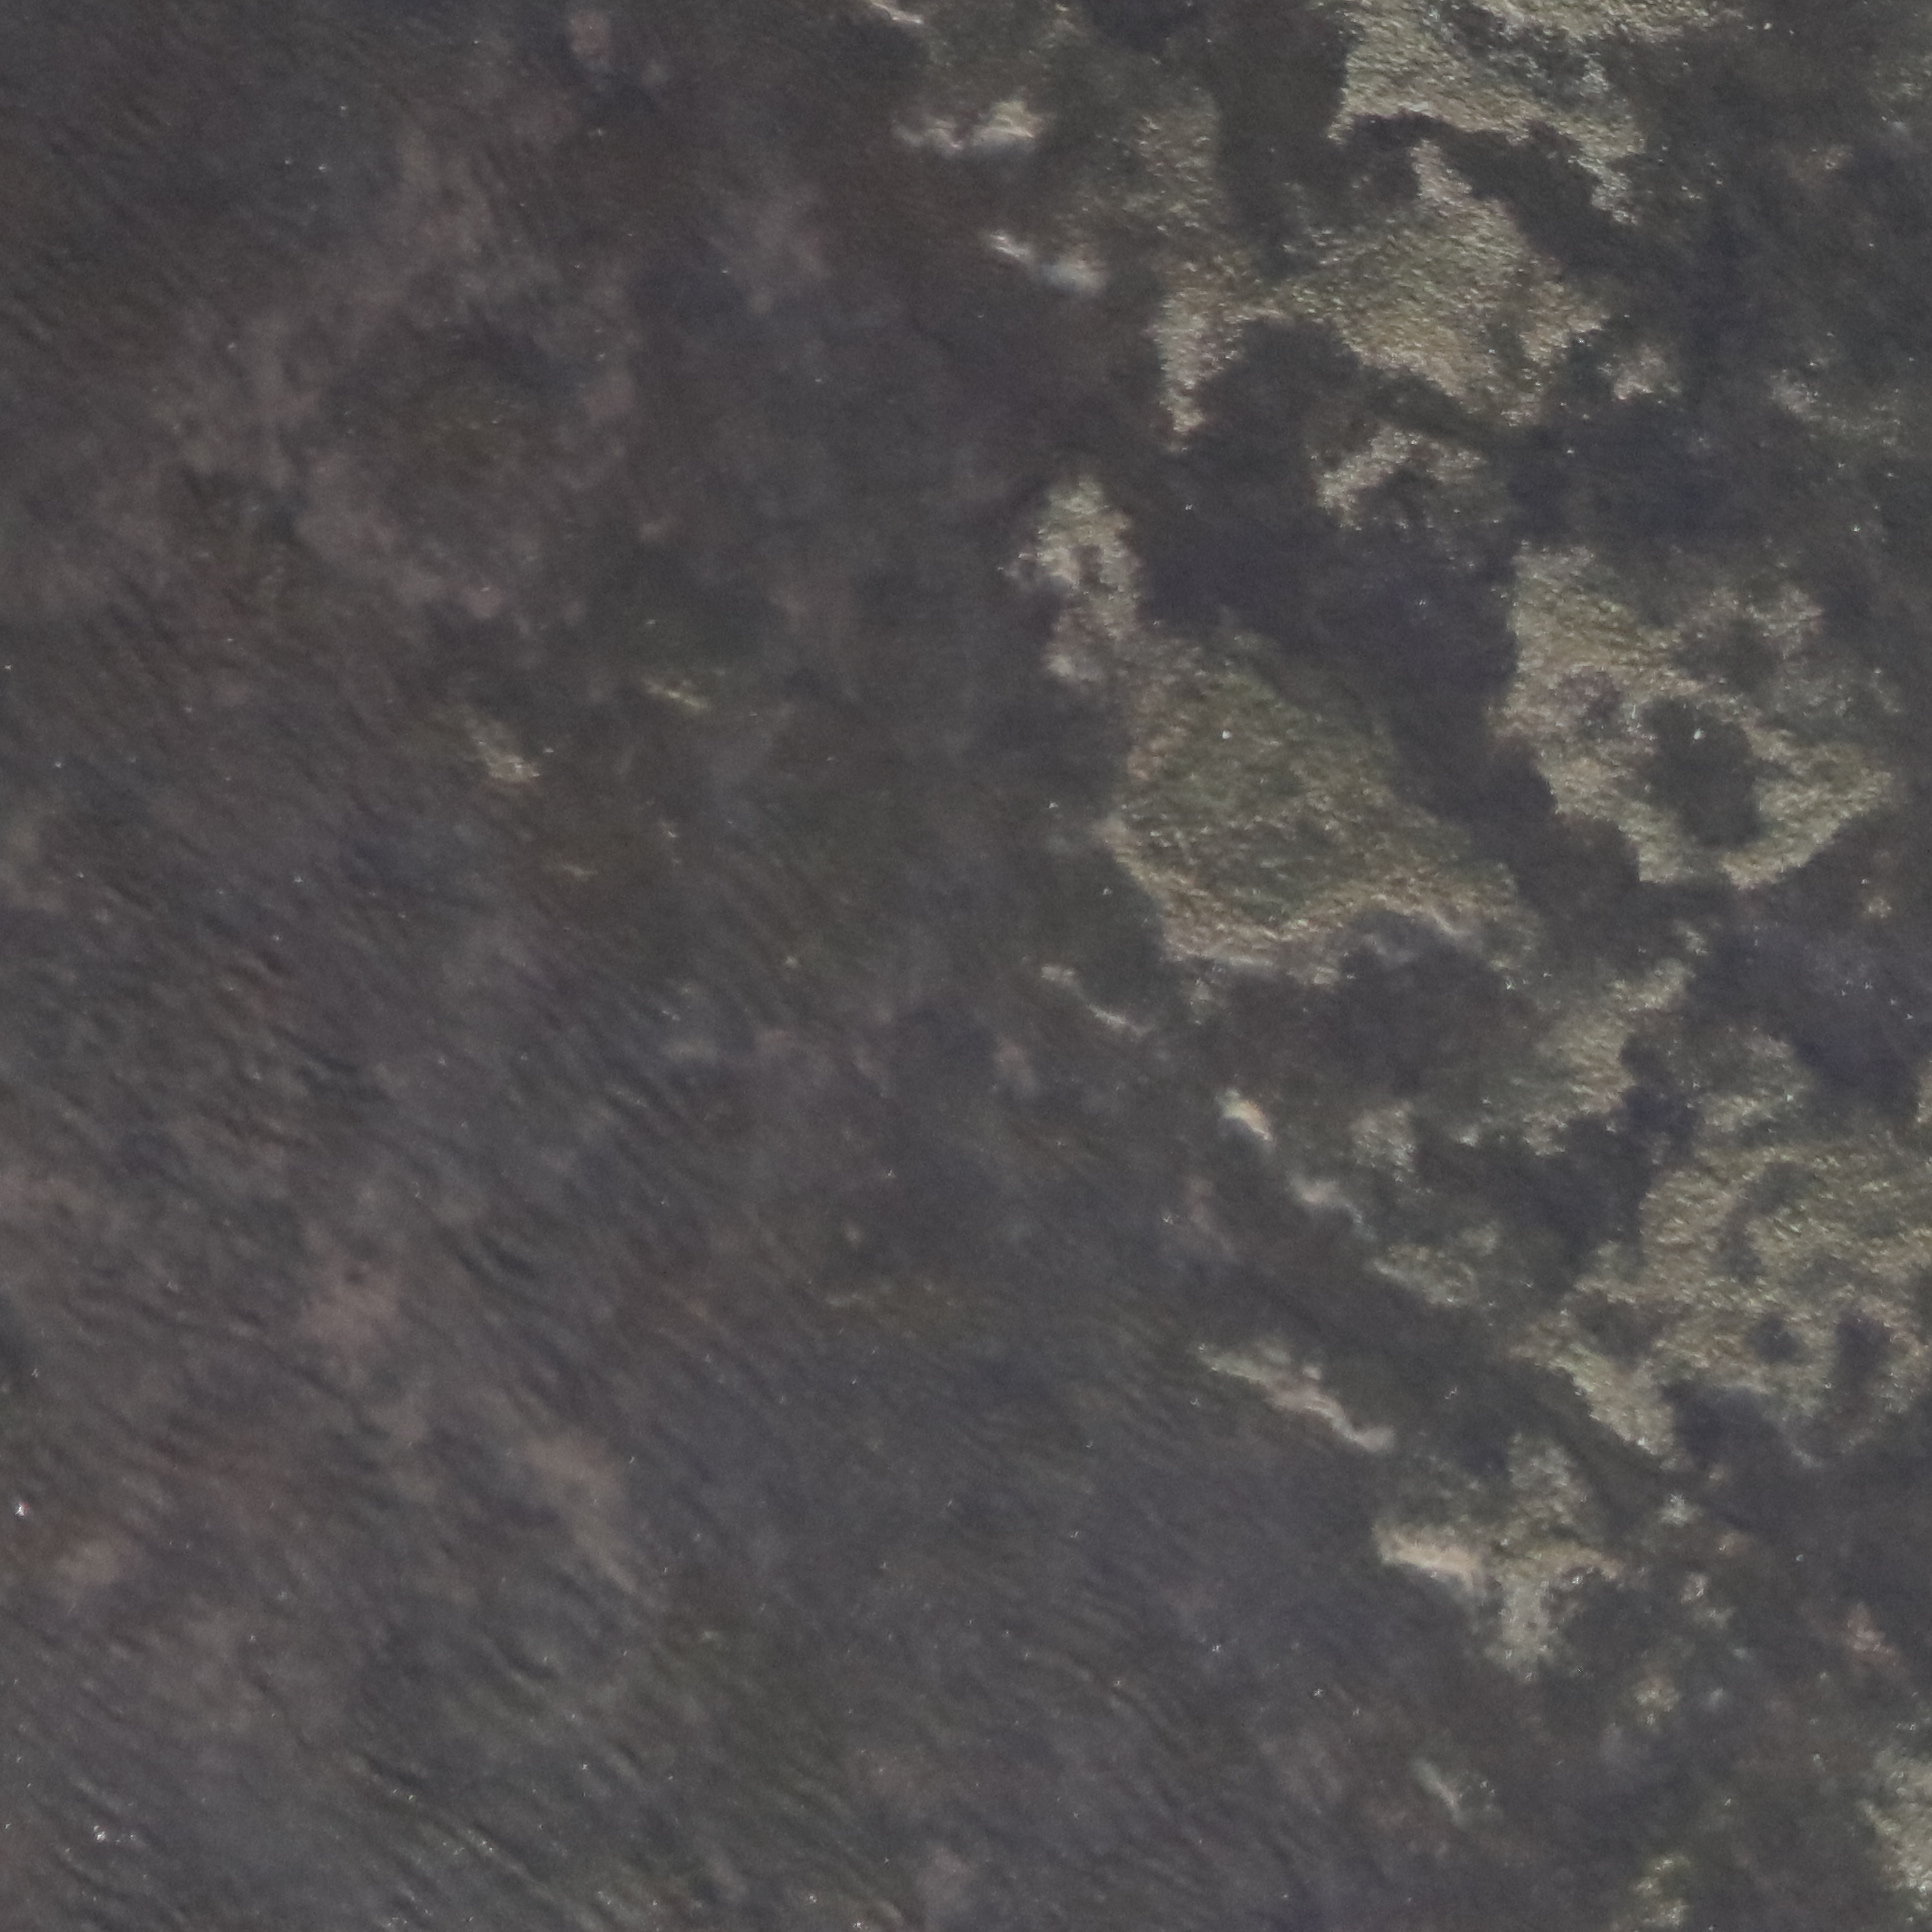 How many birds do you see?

0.